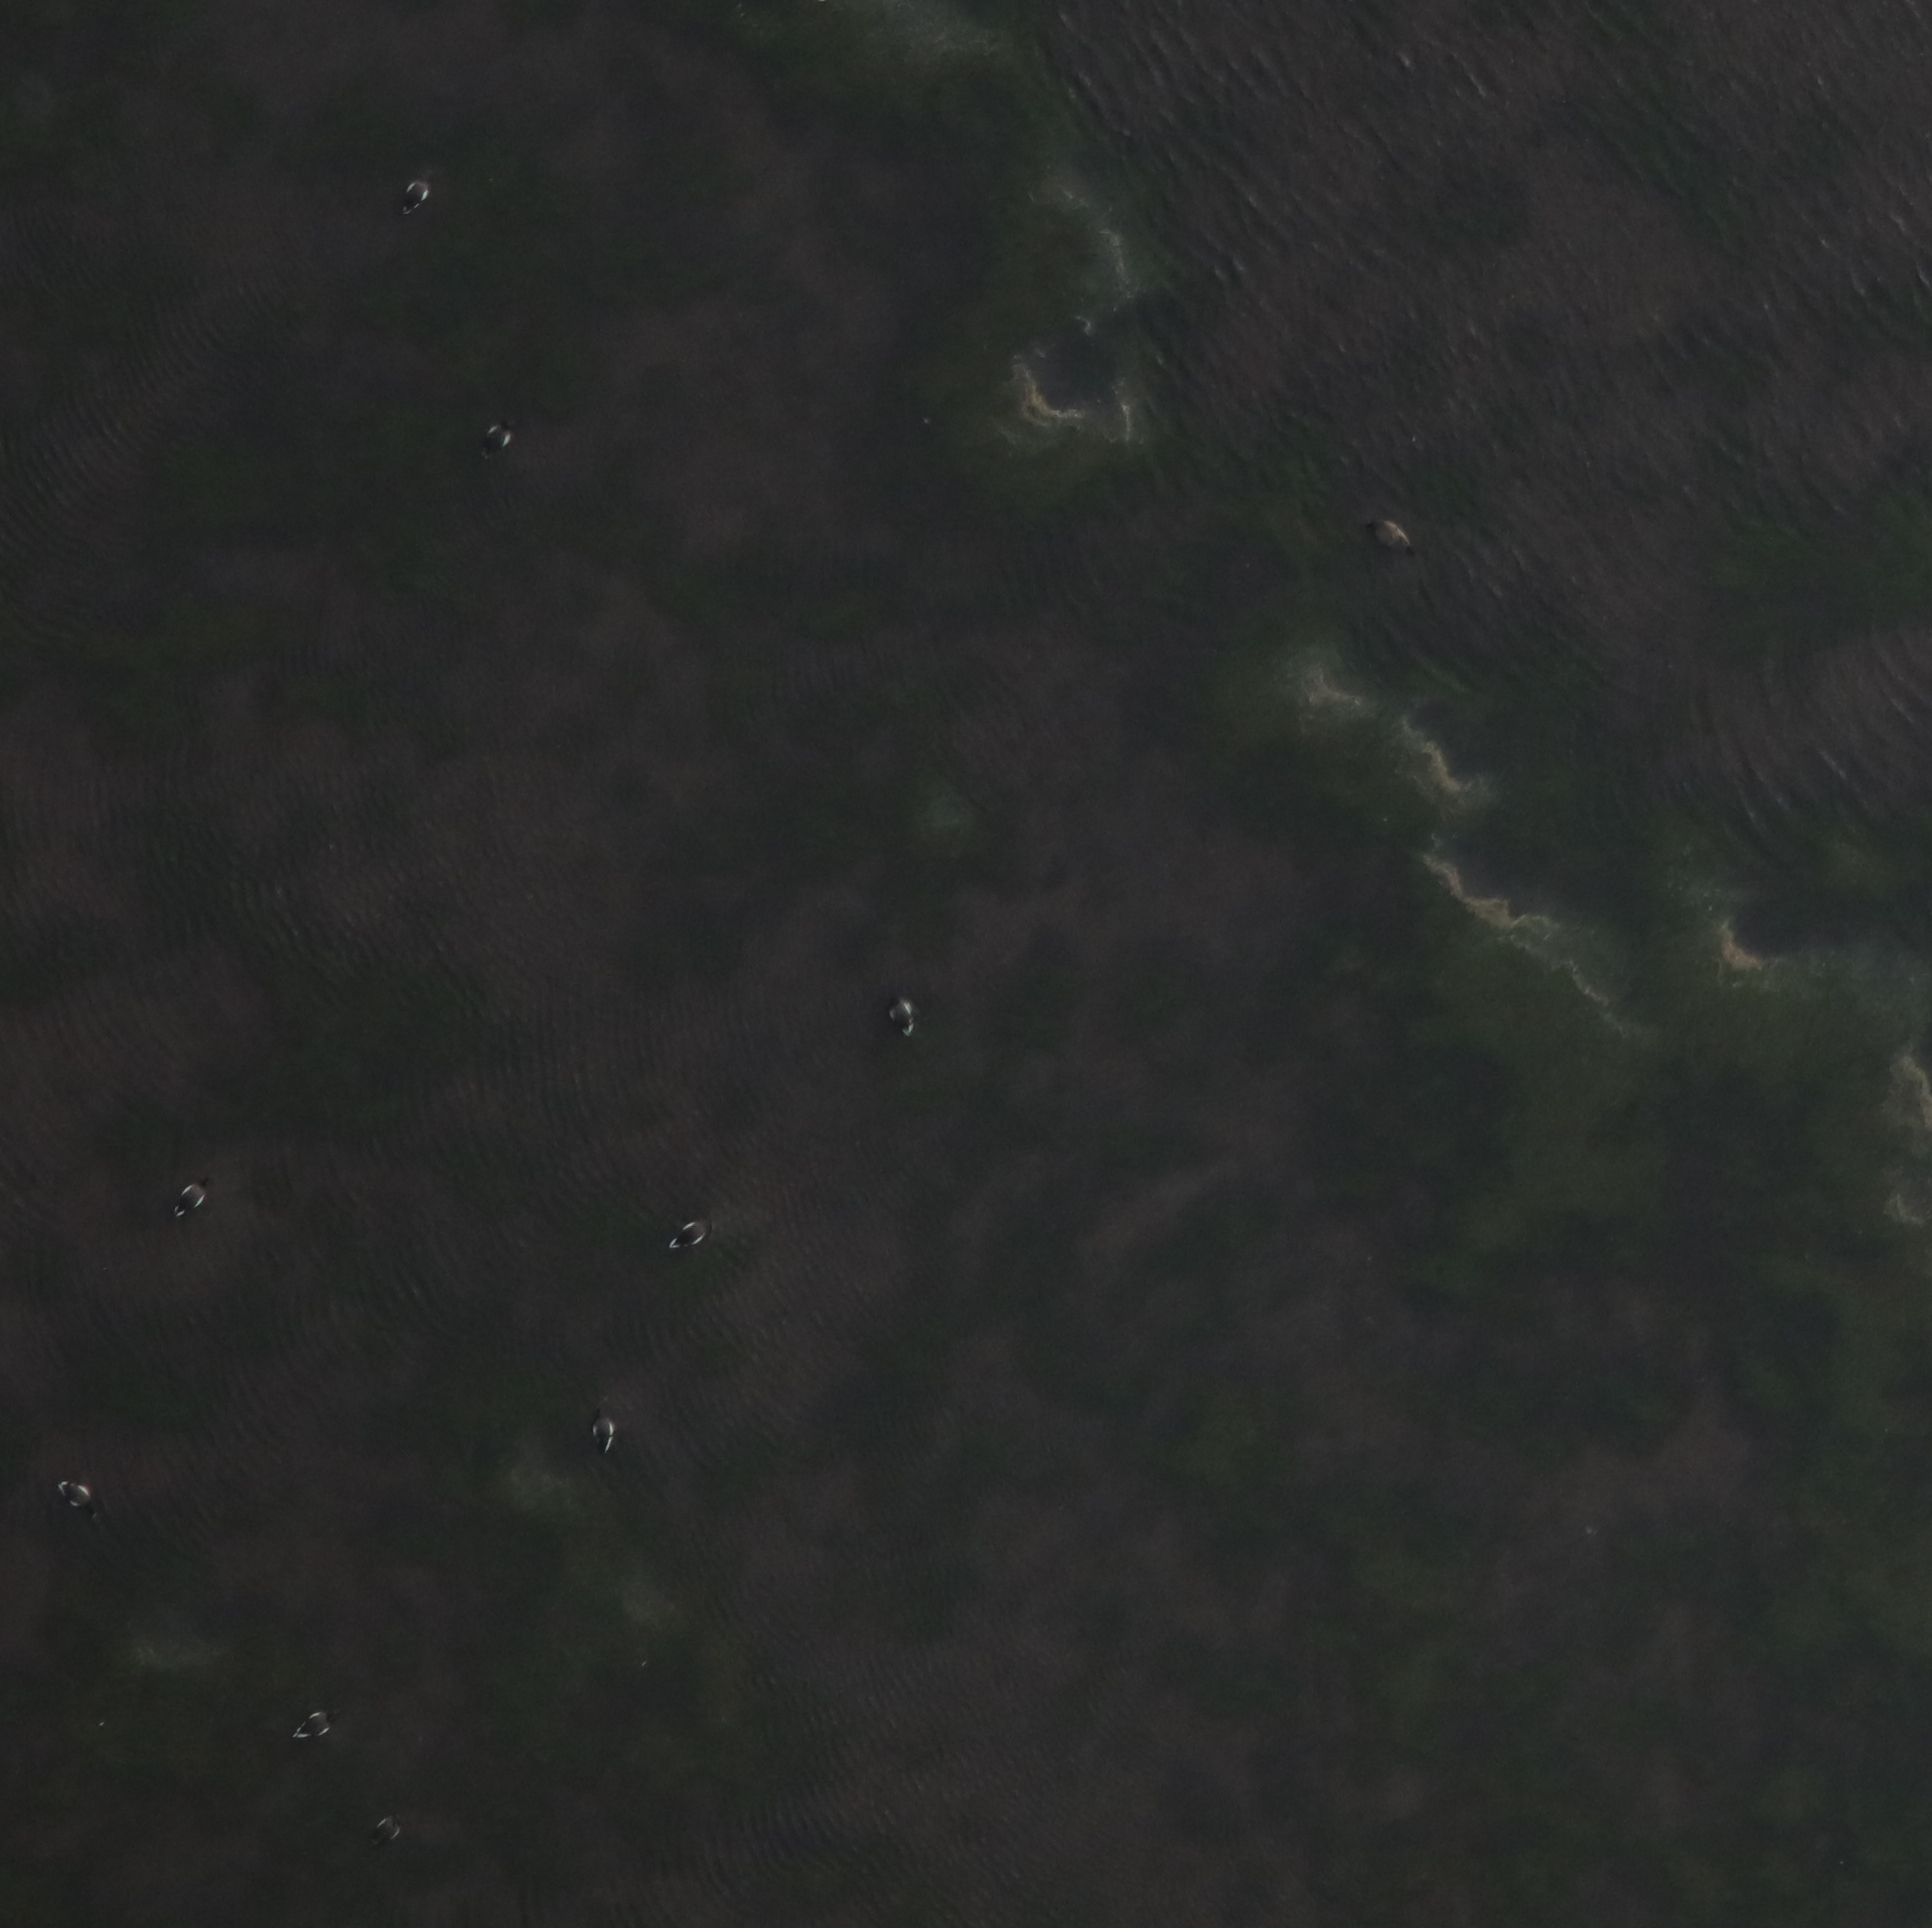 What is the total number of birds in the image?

10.